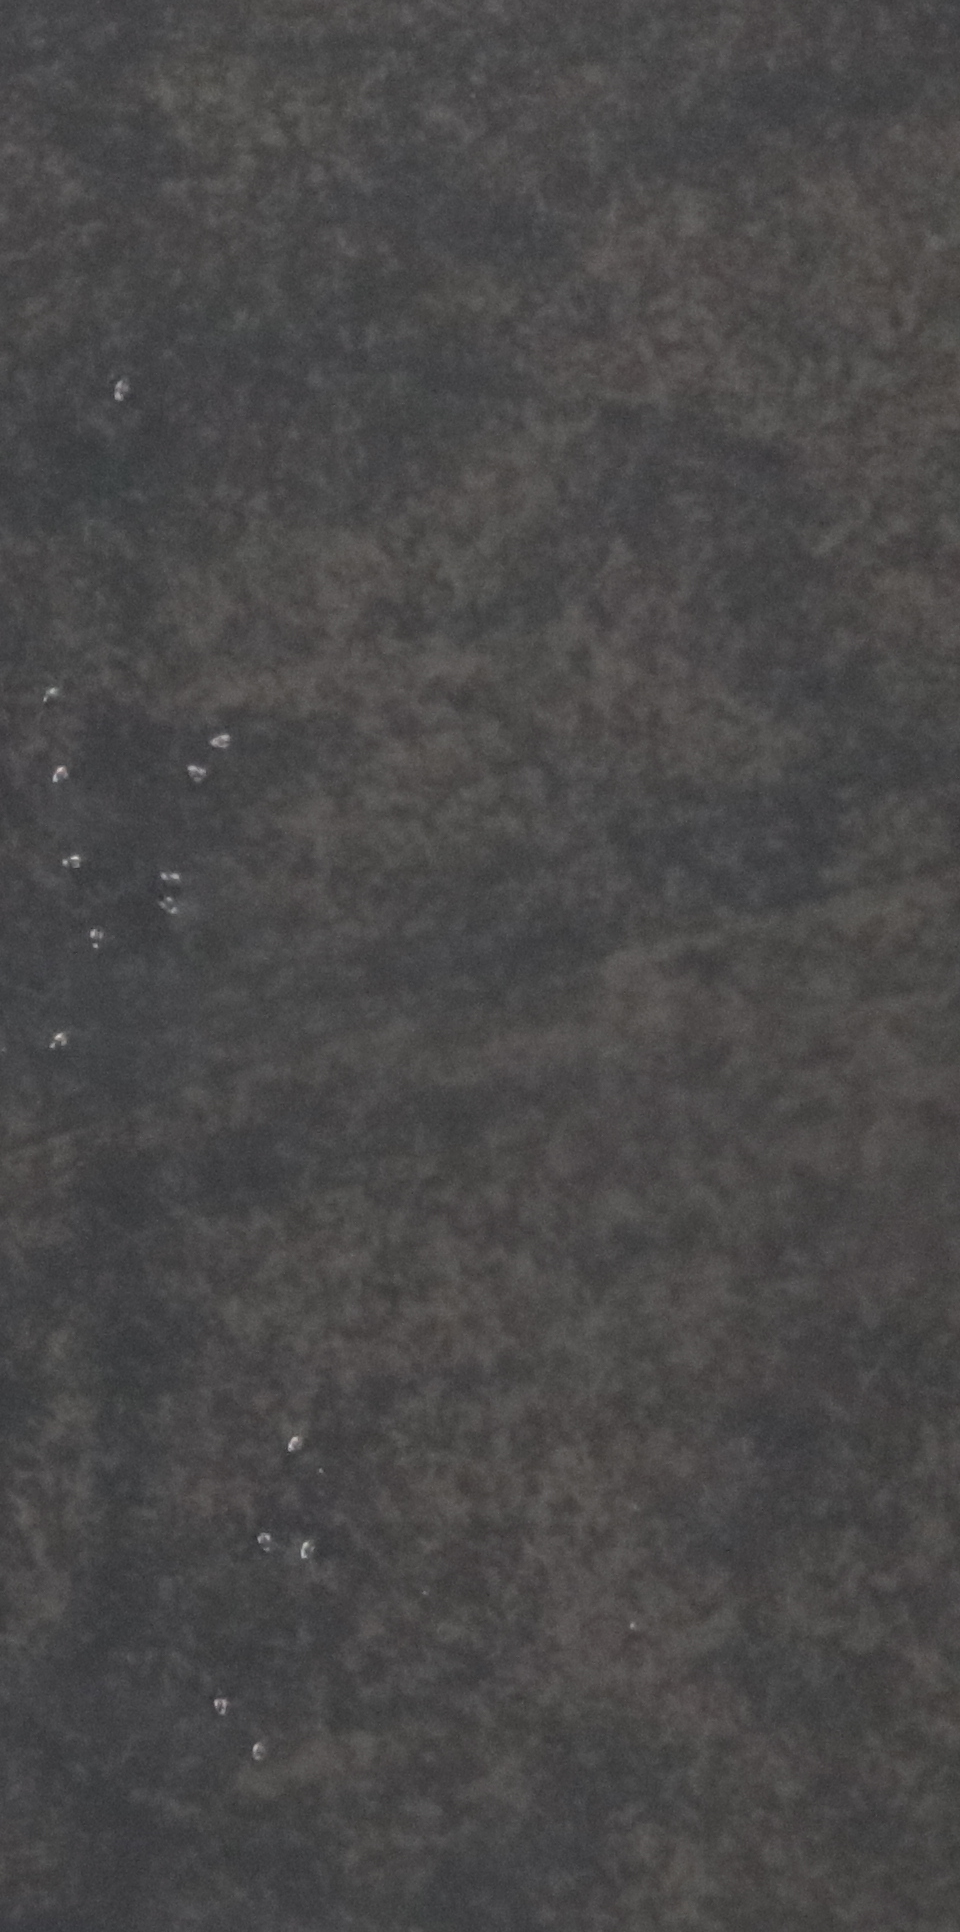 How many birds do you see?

15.